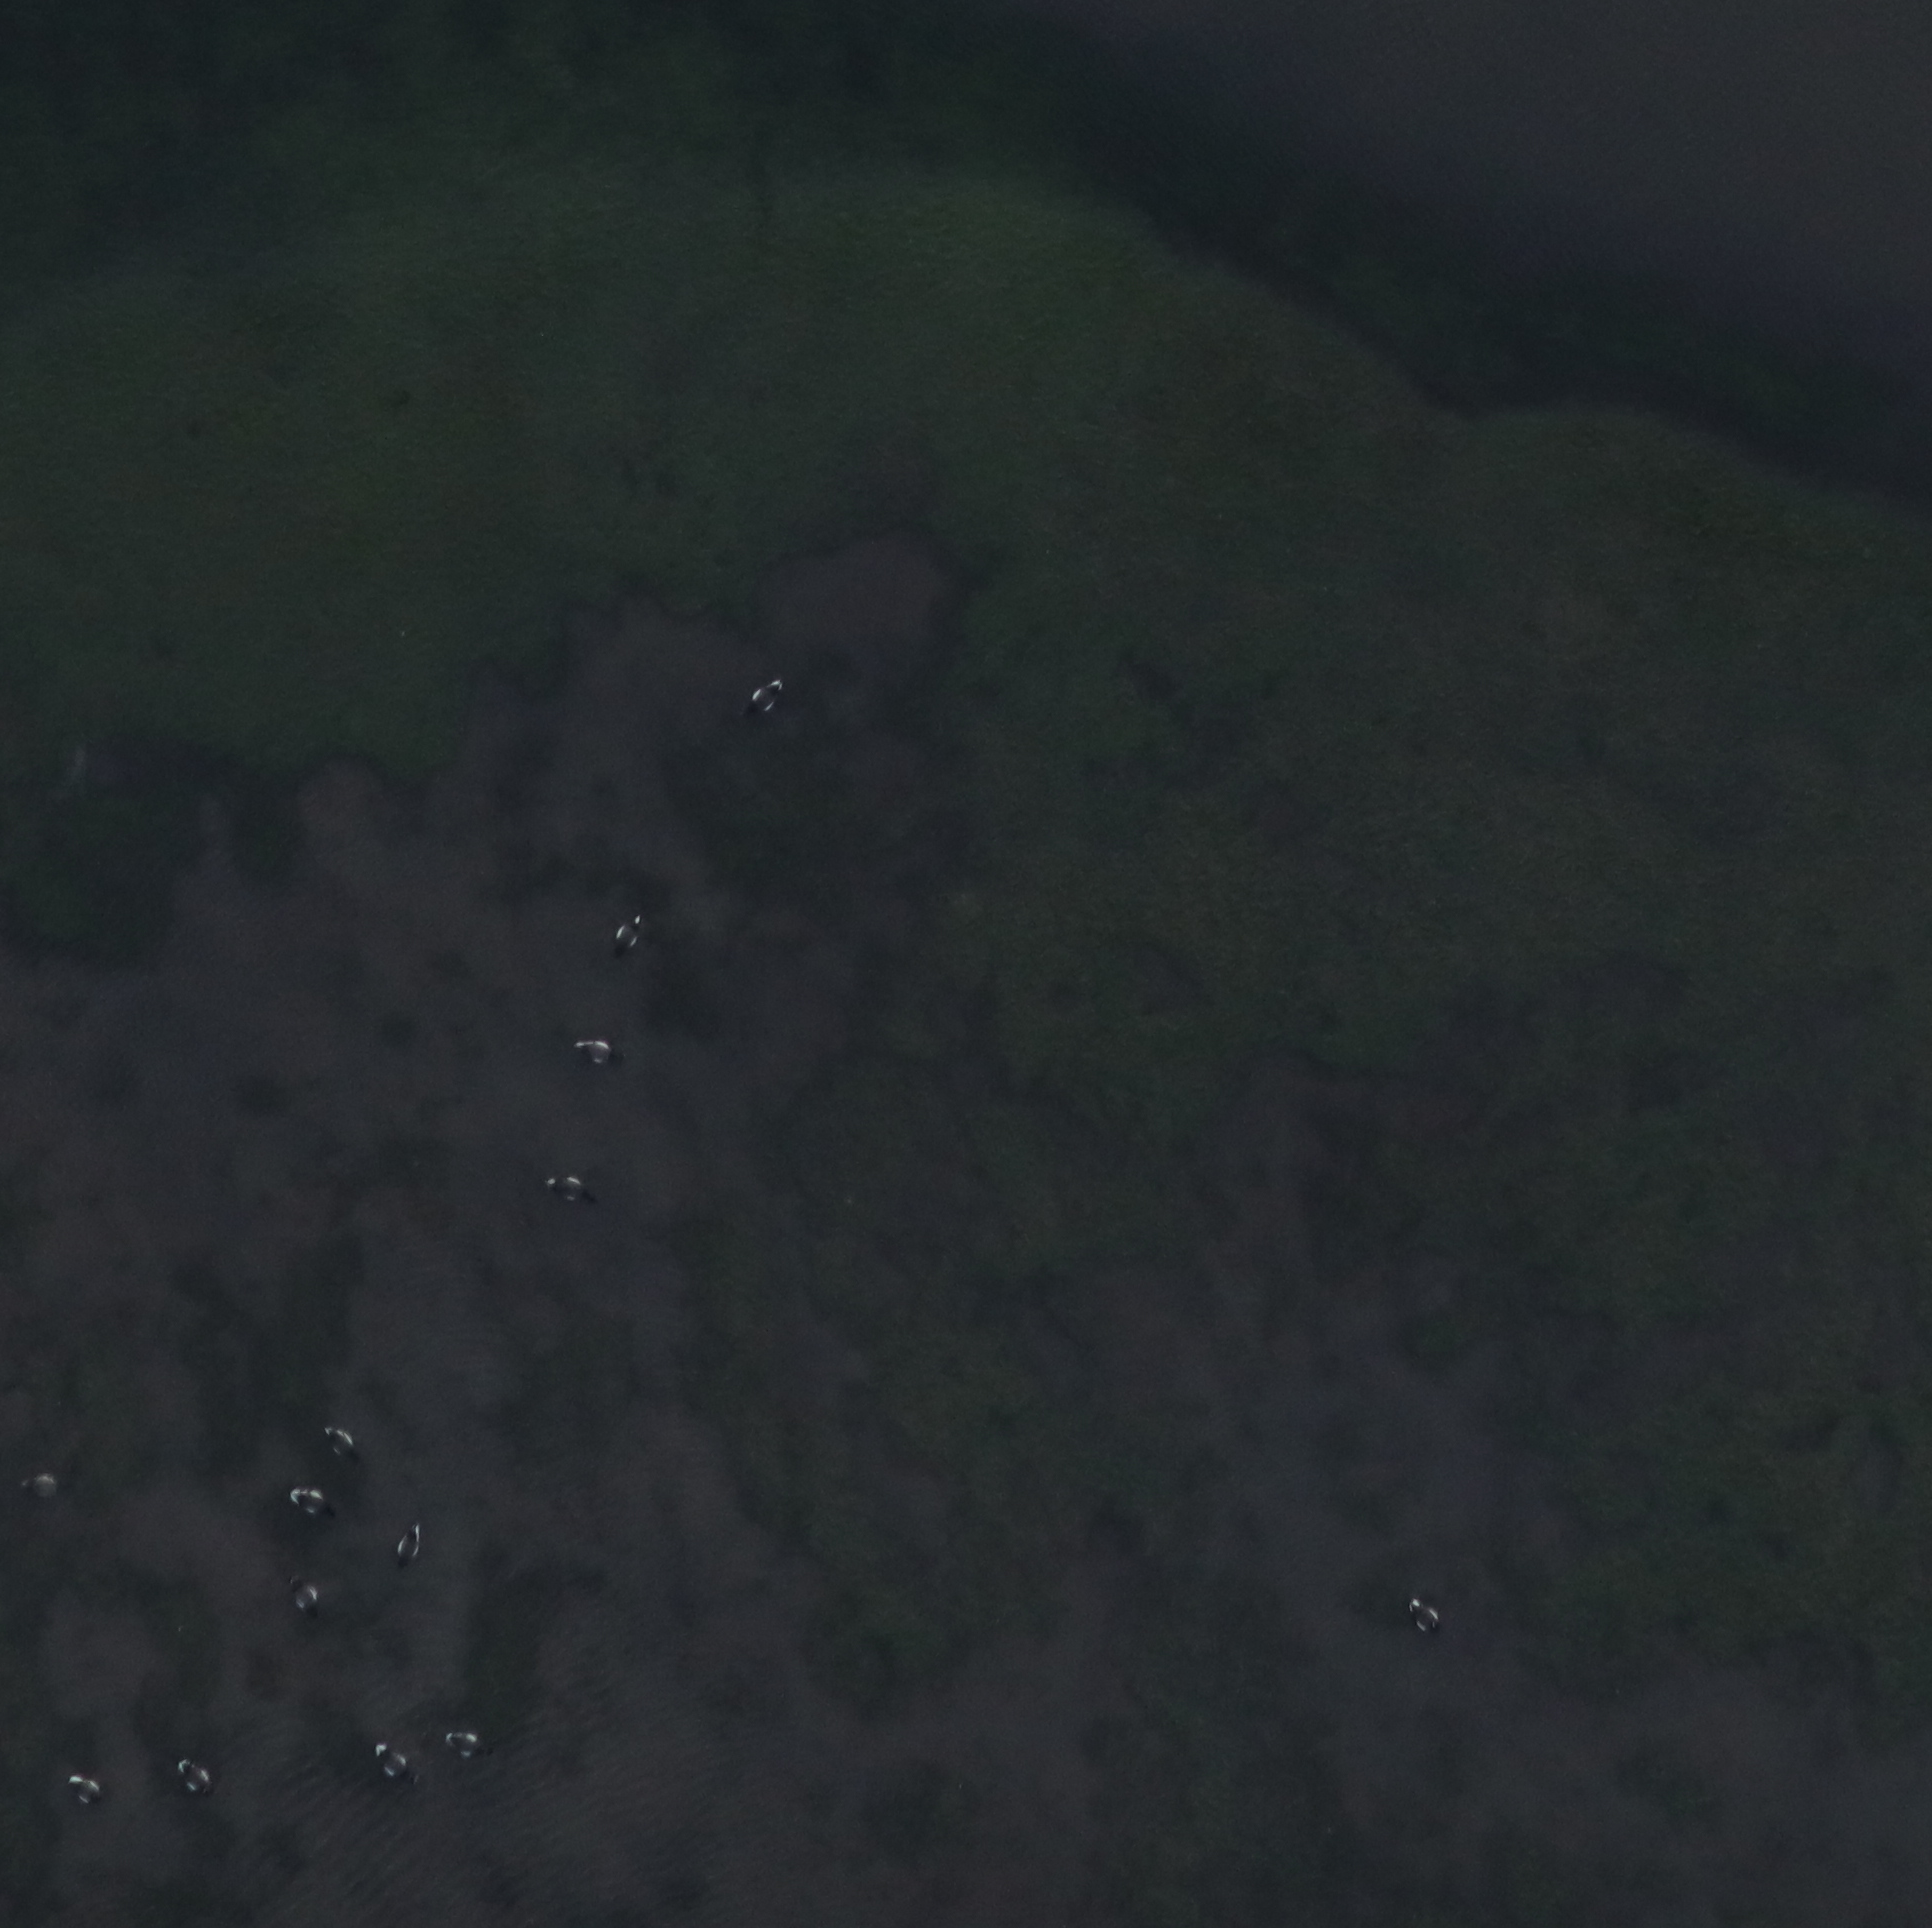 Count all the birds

14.